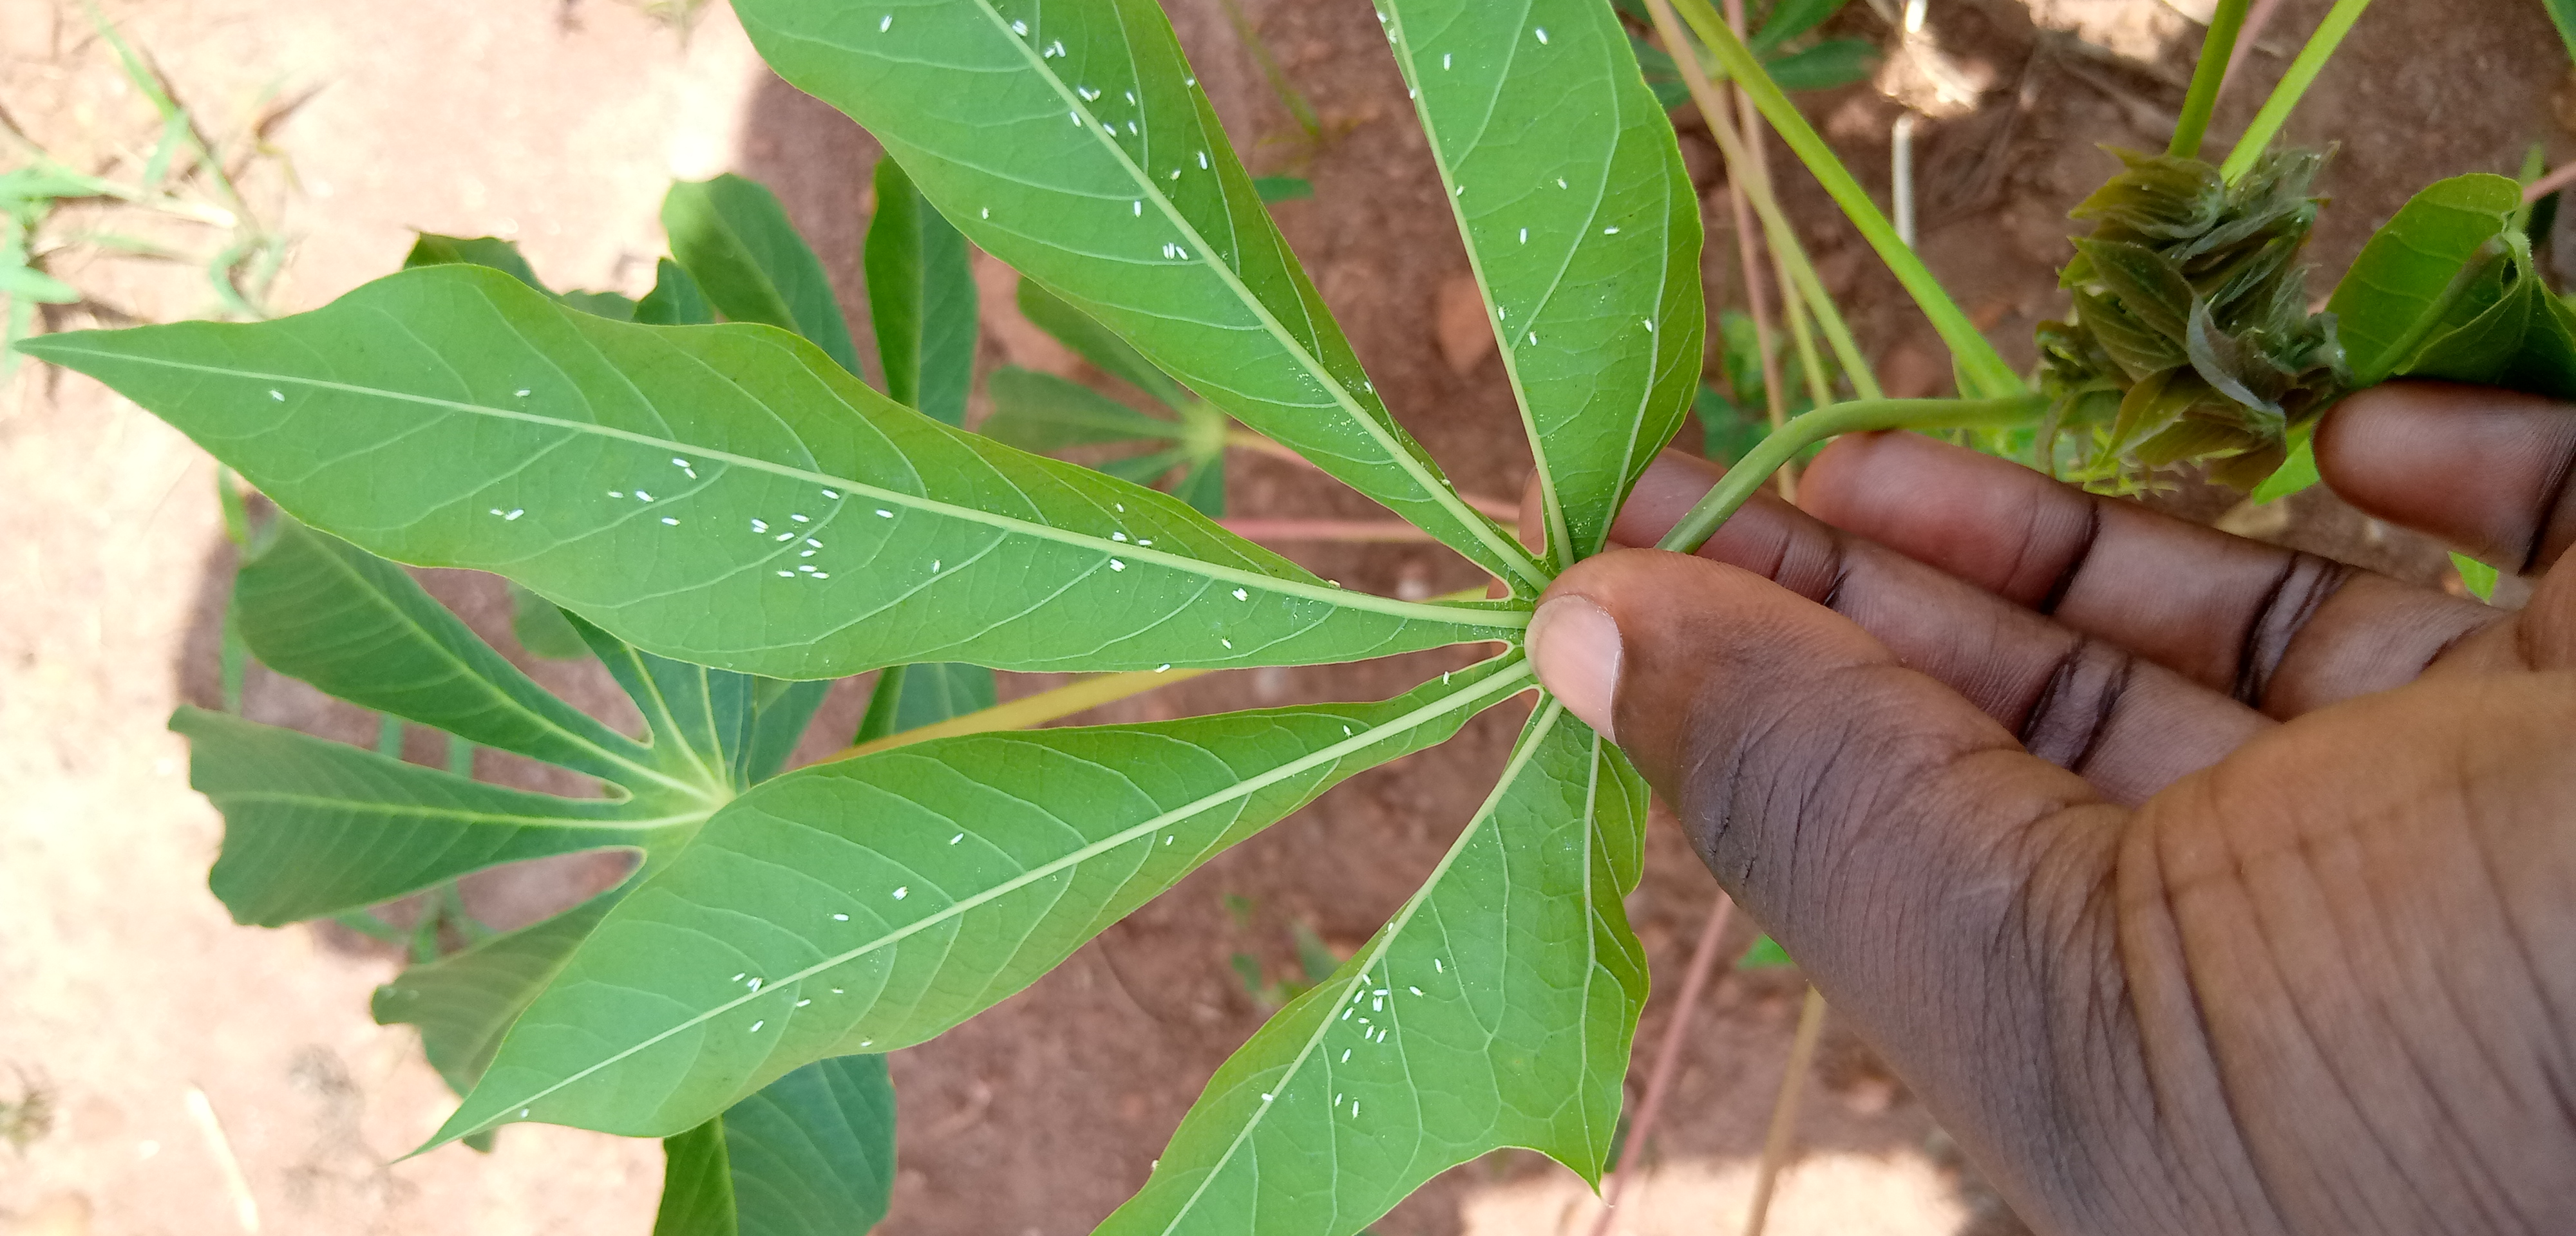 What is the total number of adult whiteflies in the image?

93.